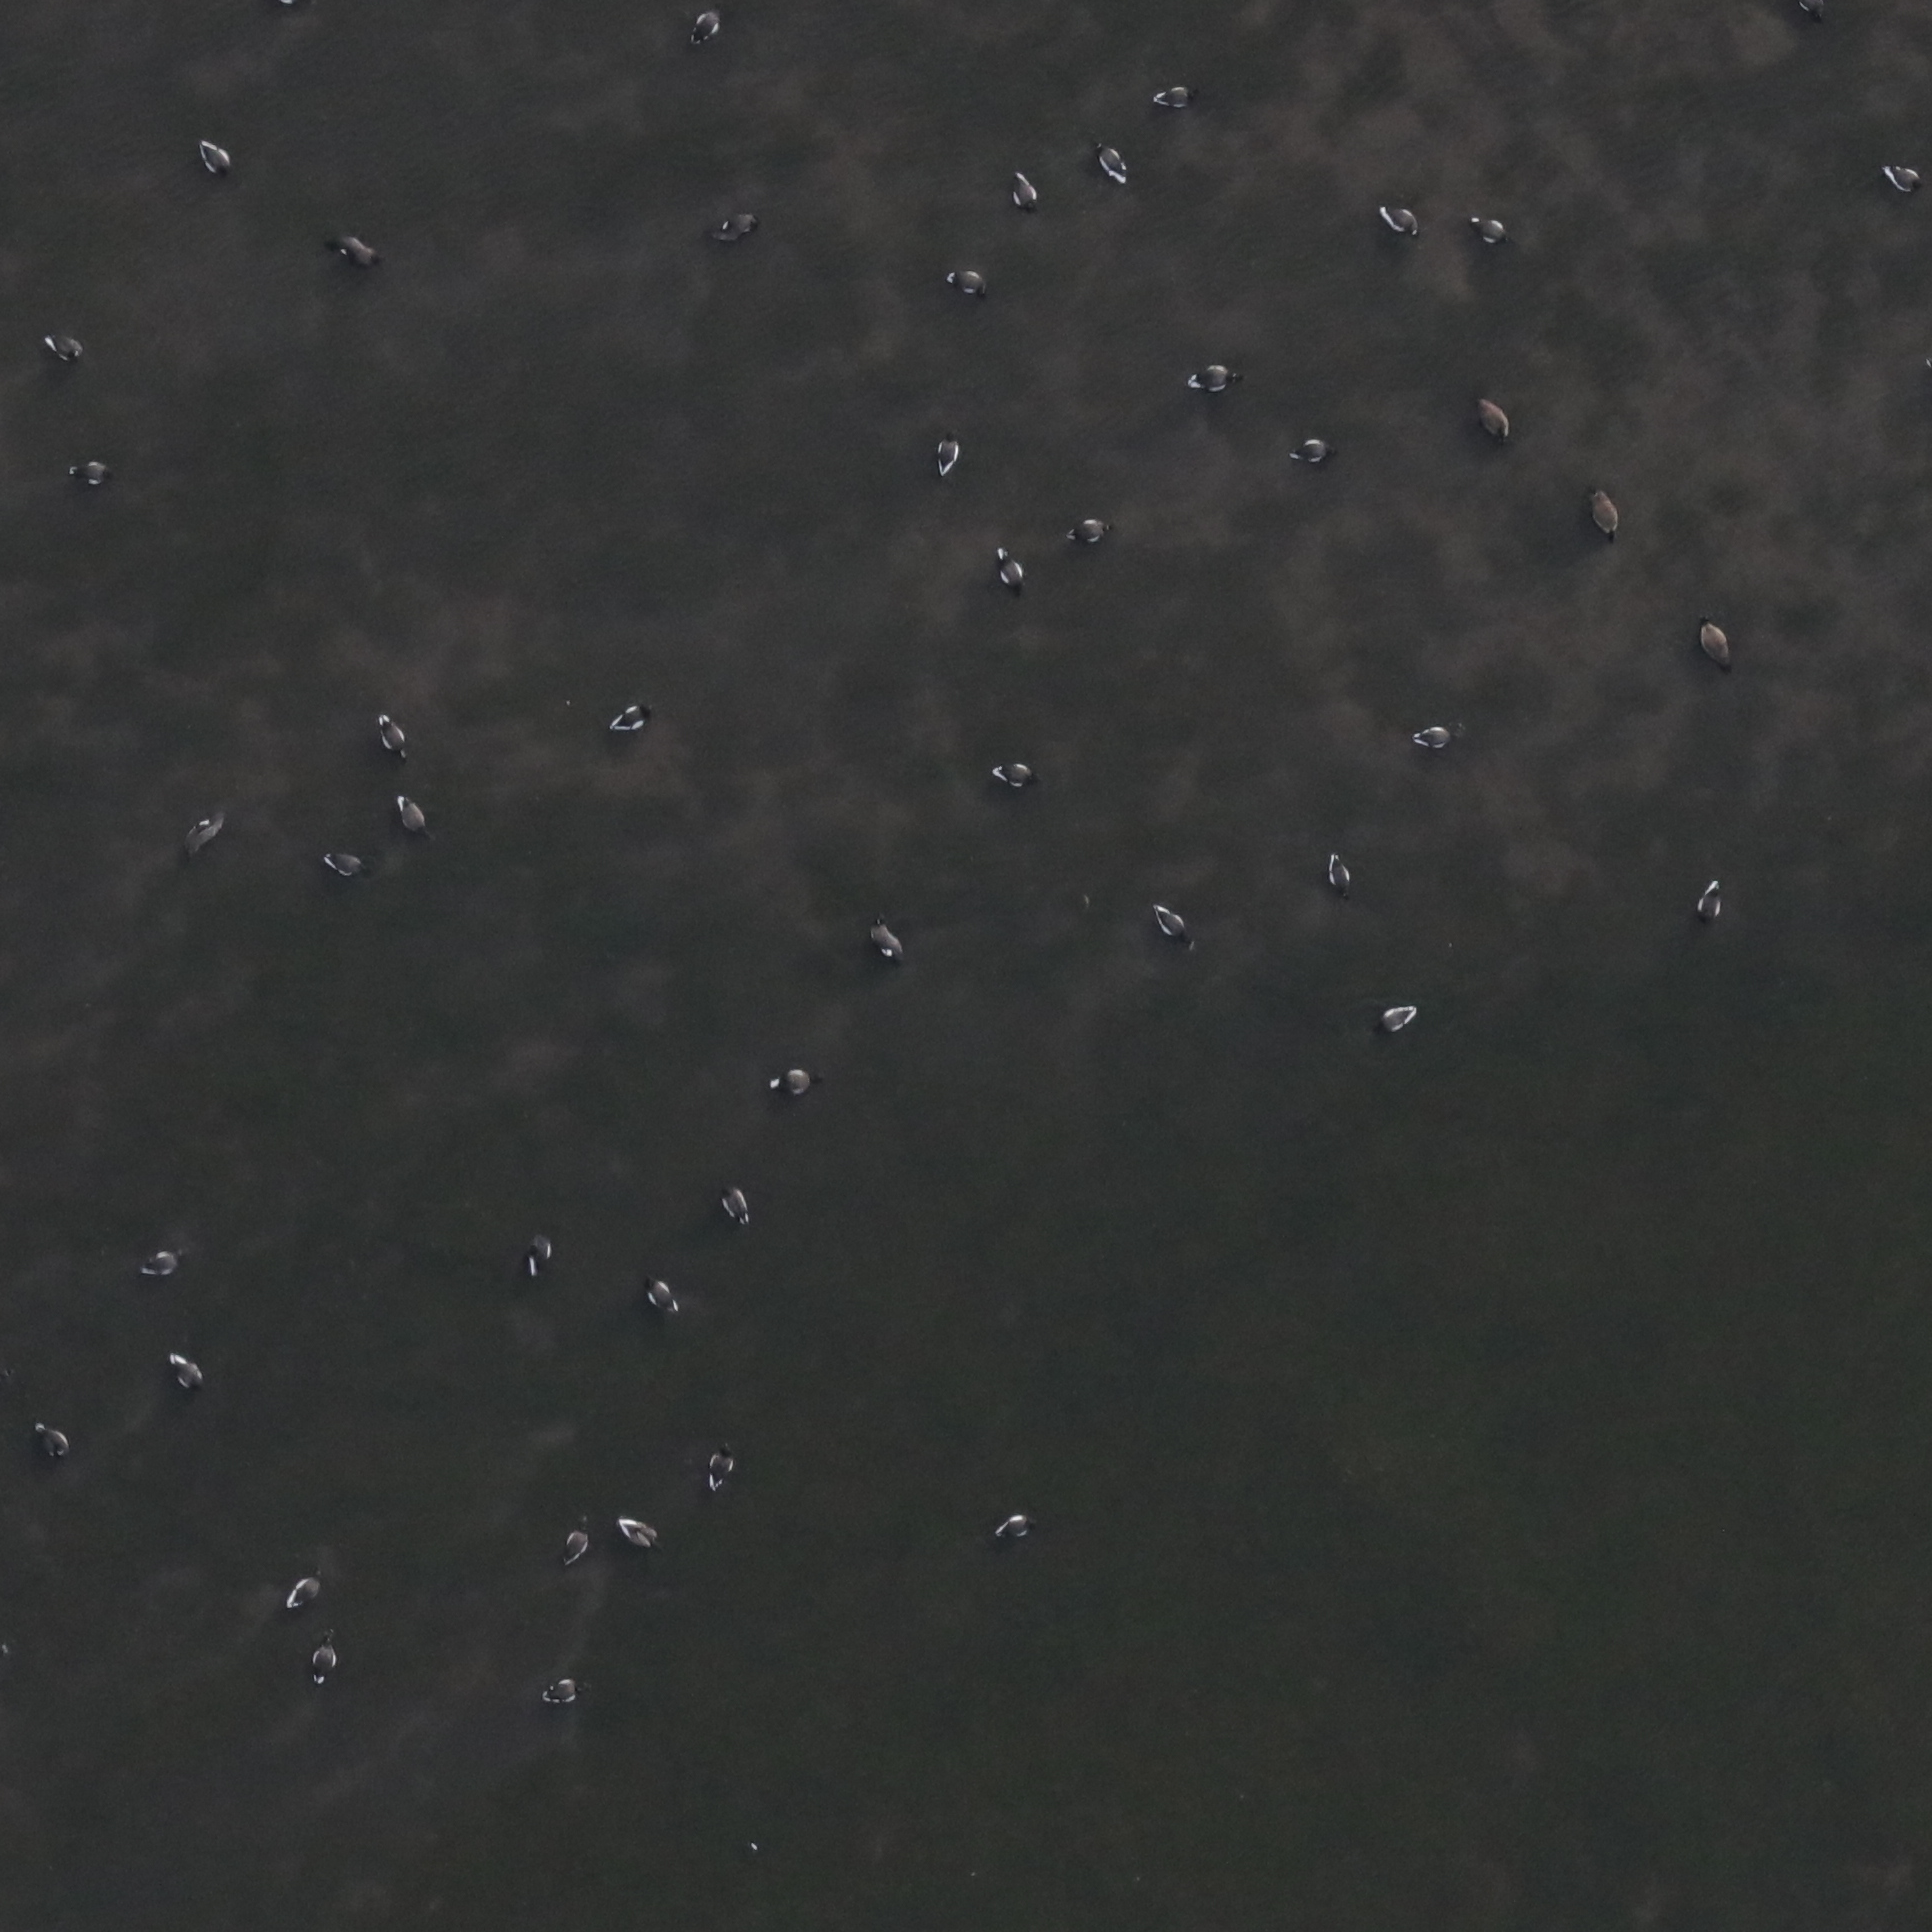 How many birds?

47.